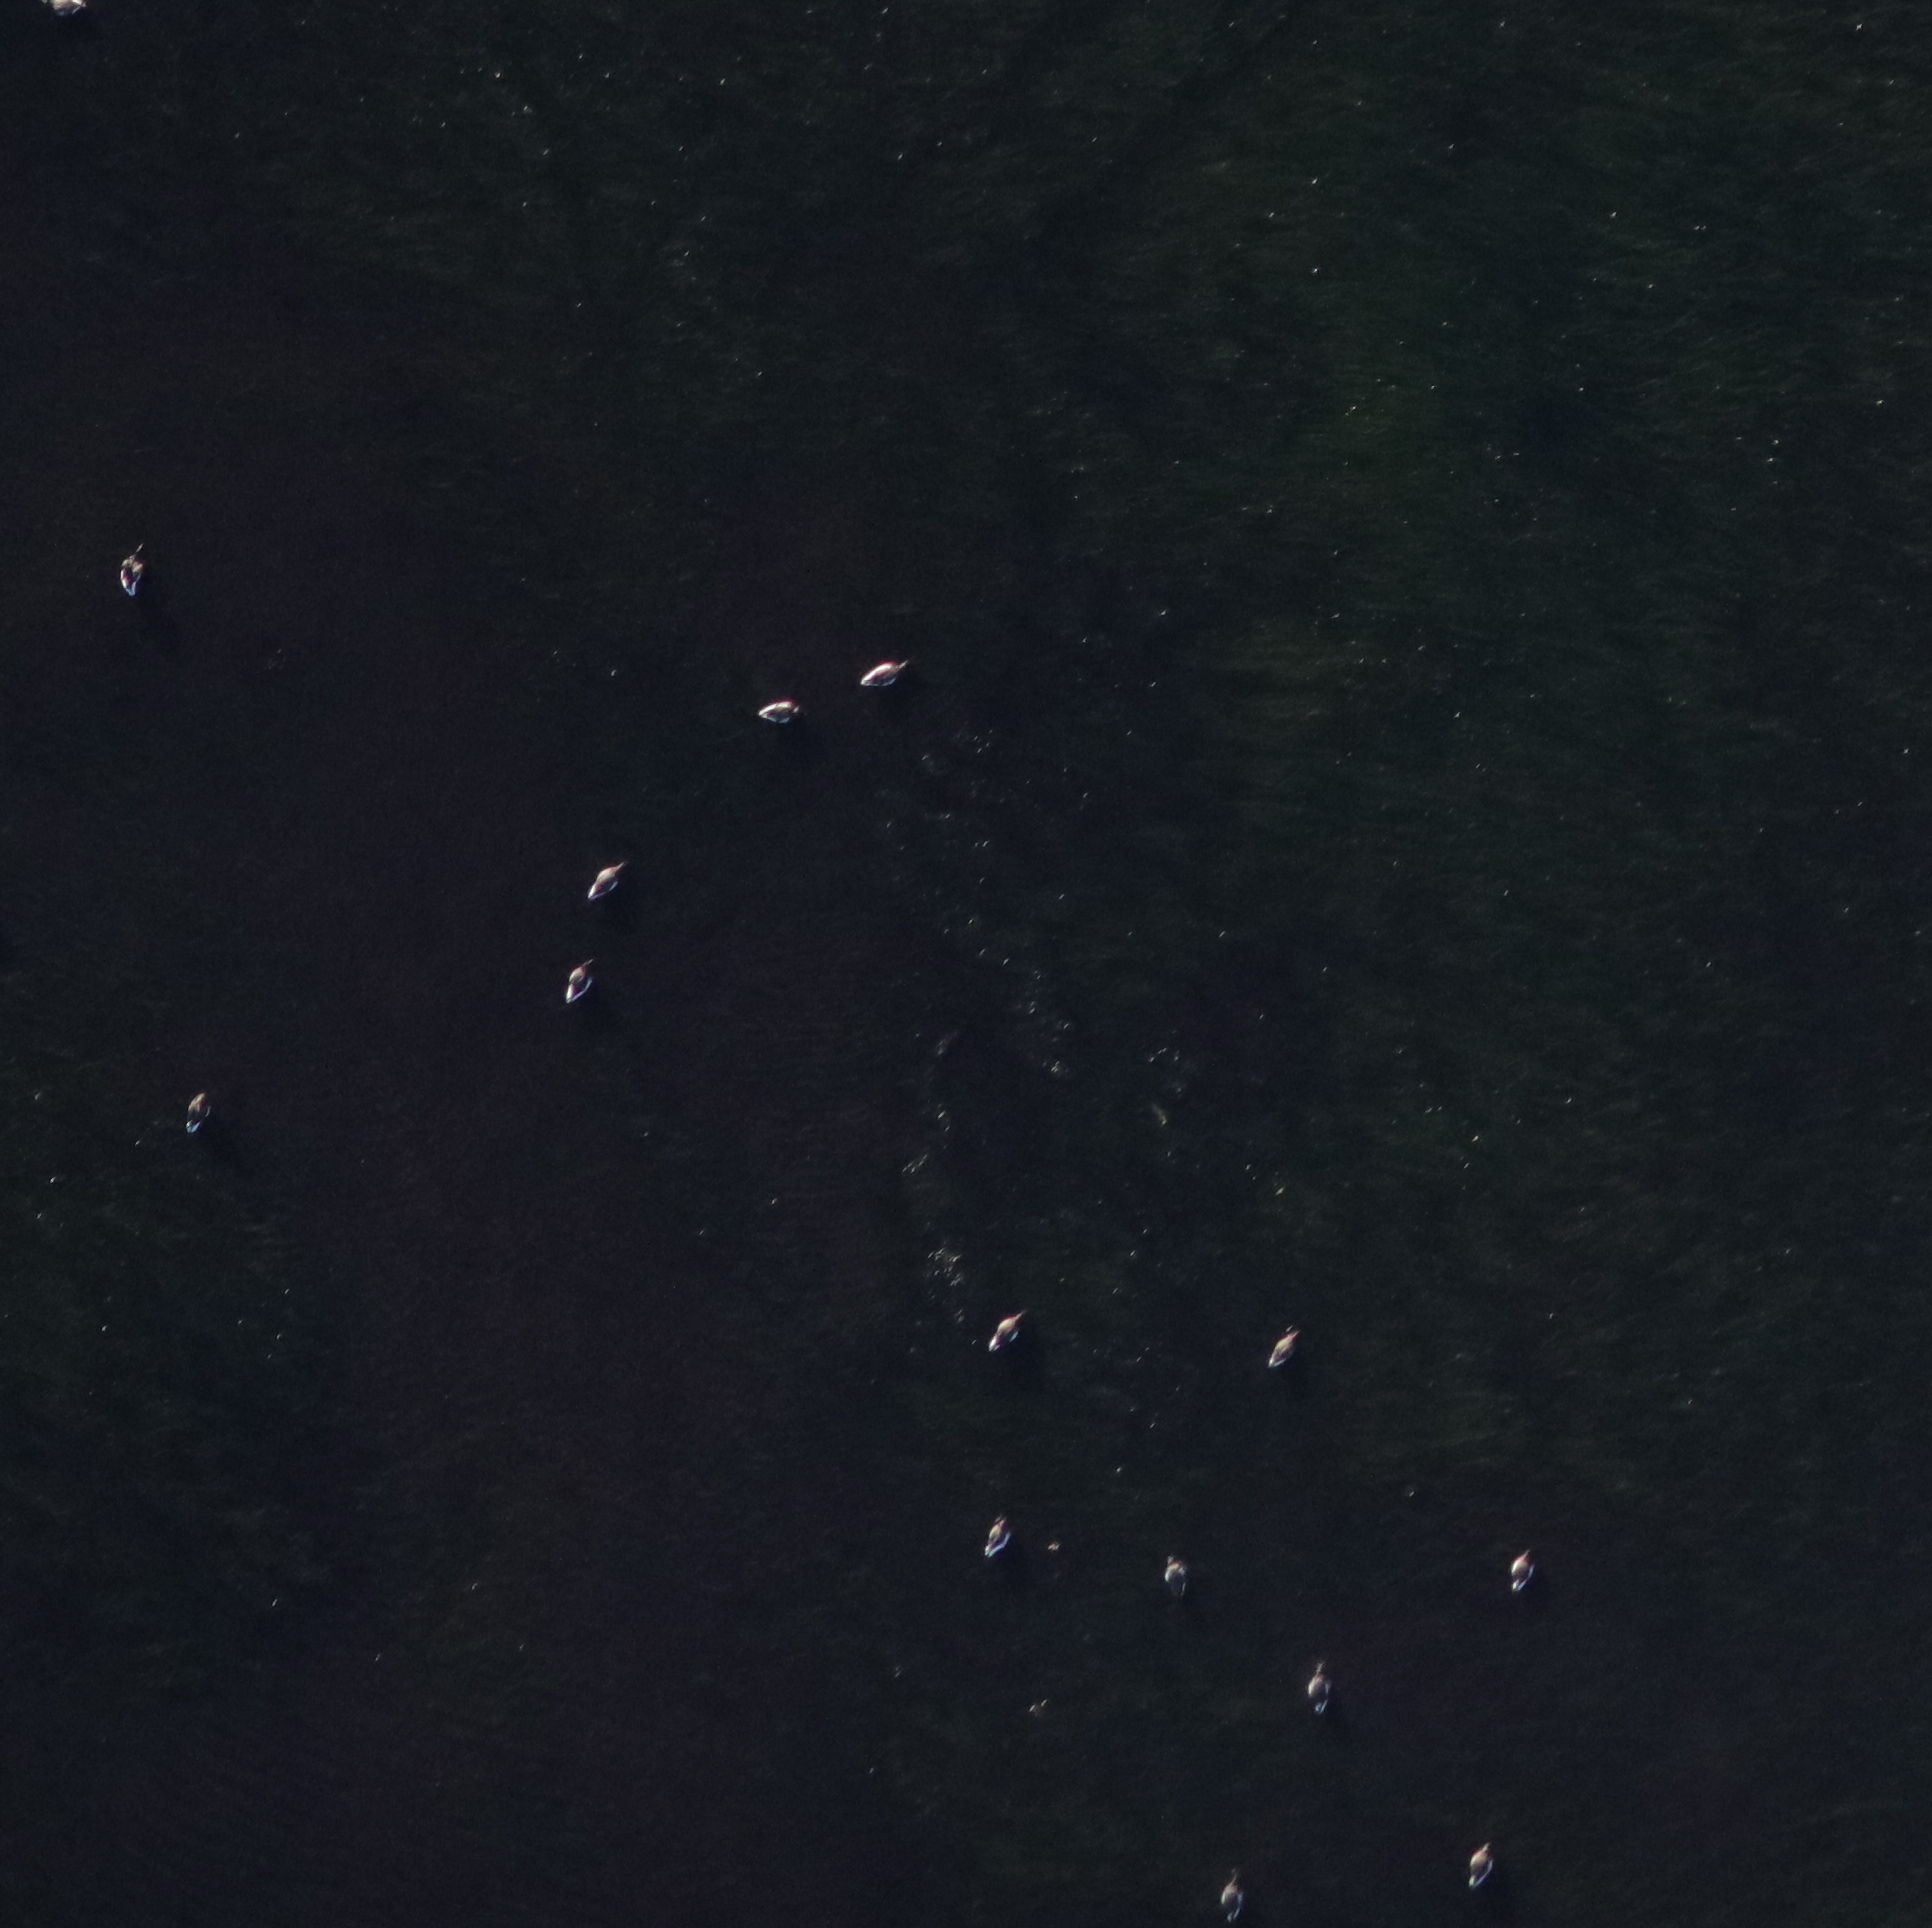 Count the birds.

15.